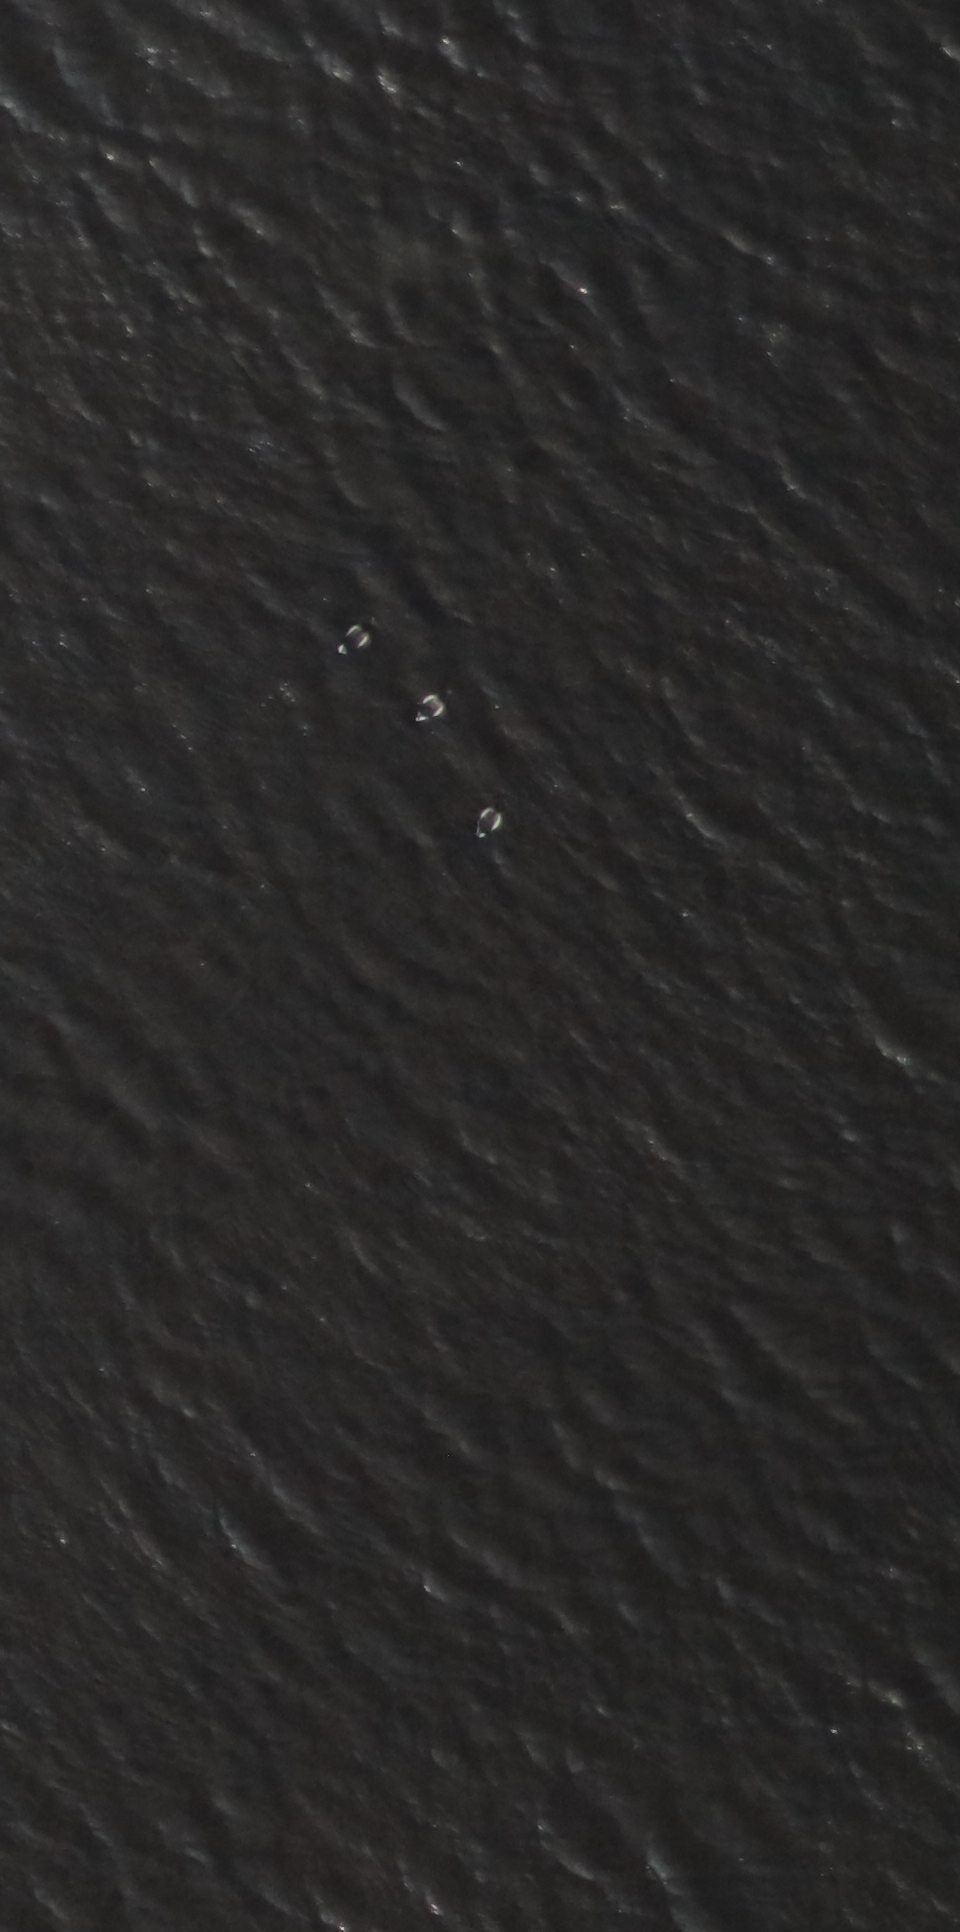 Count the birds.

3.